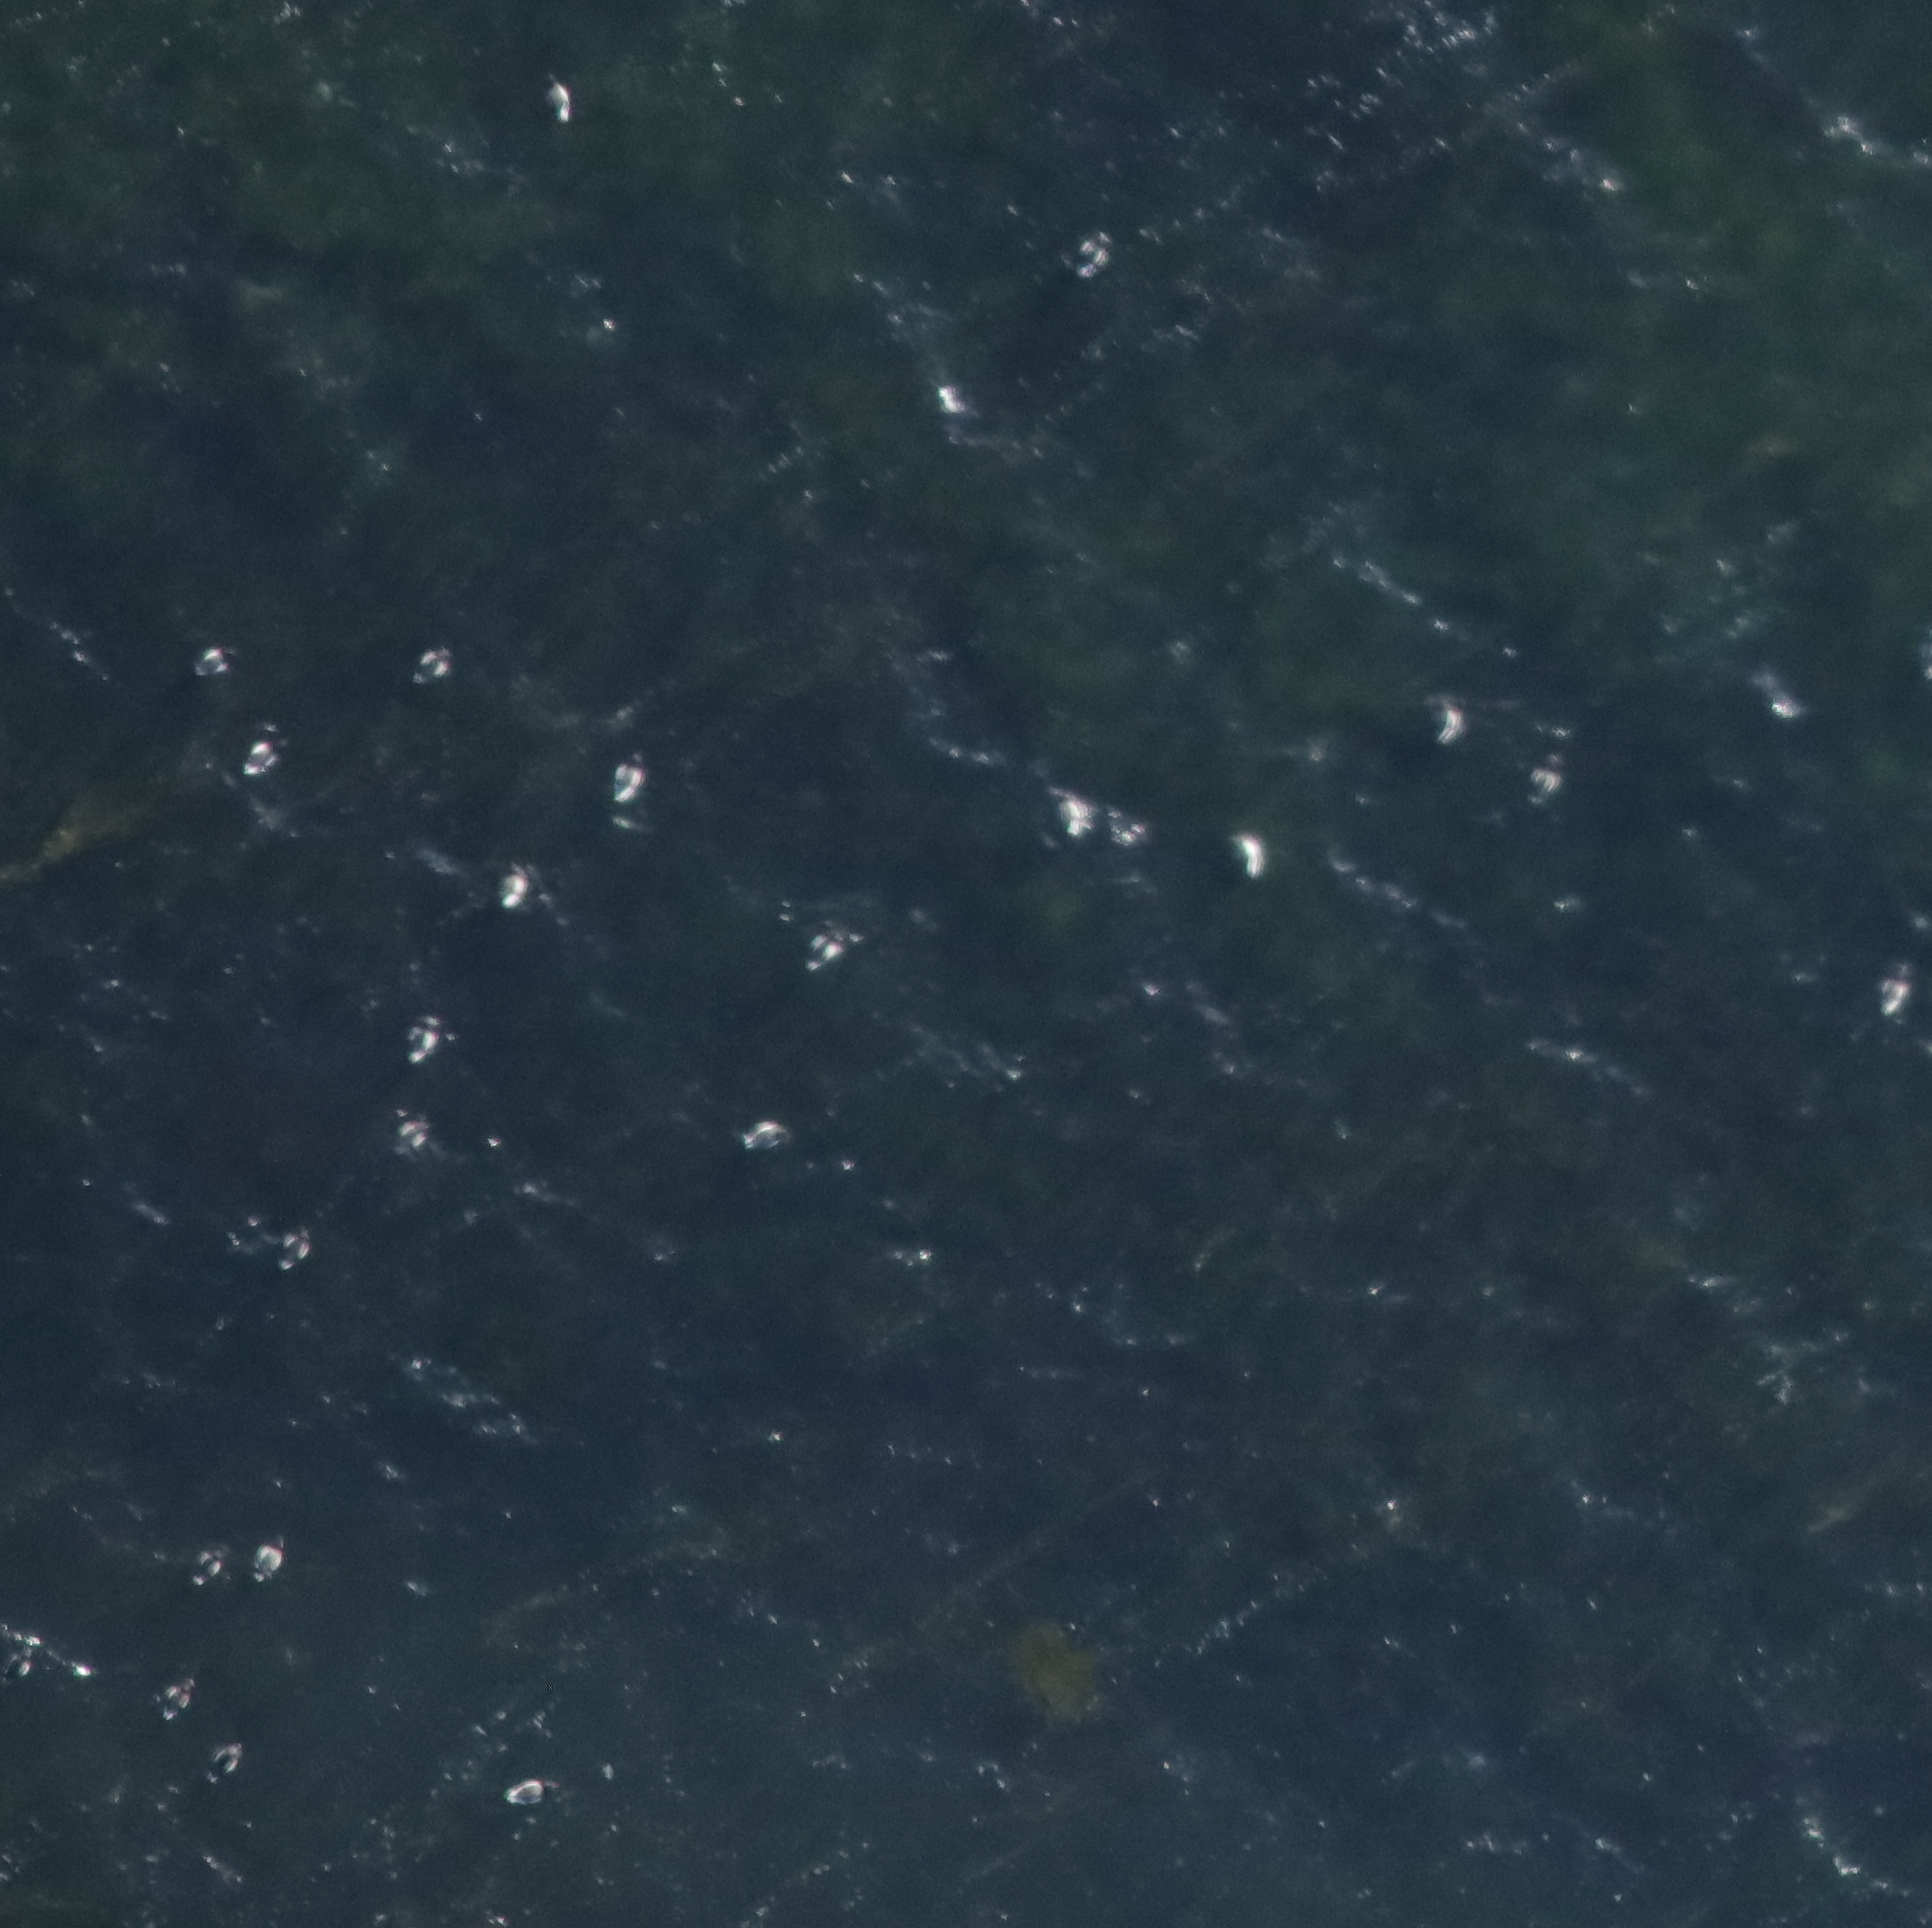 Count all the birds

23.